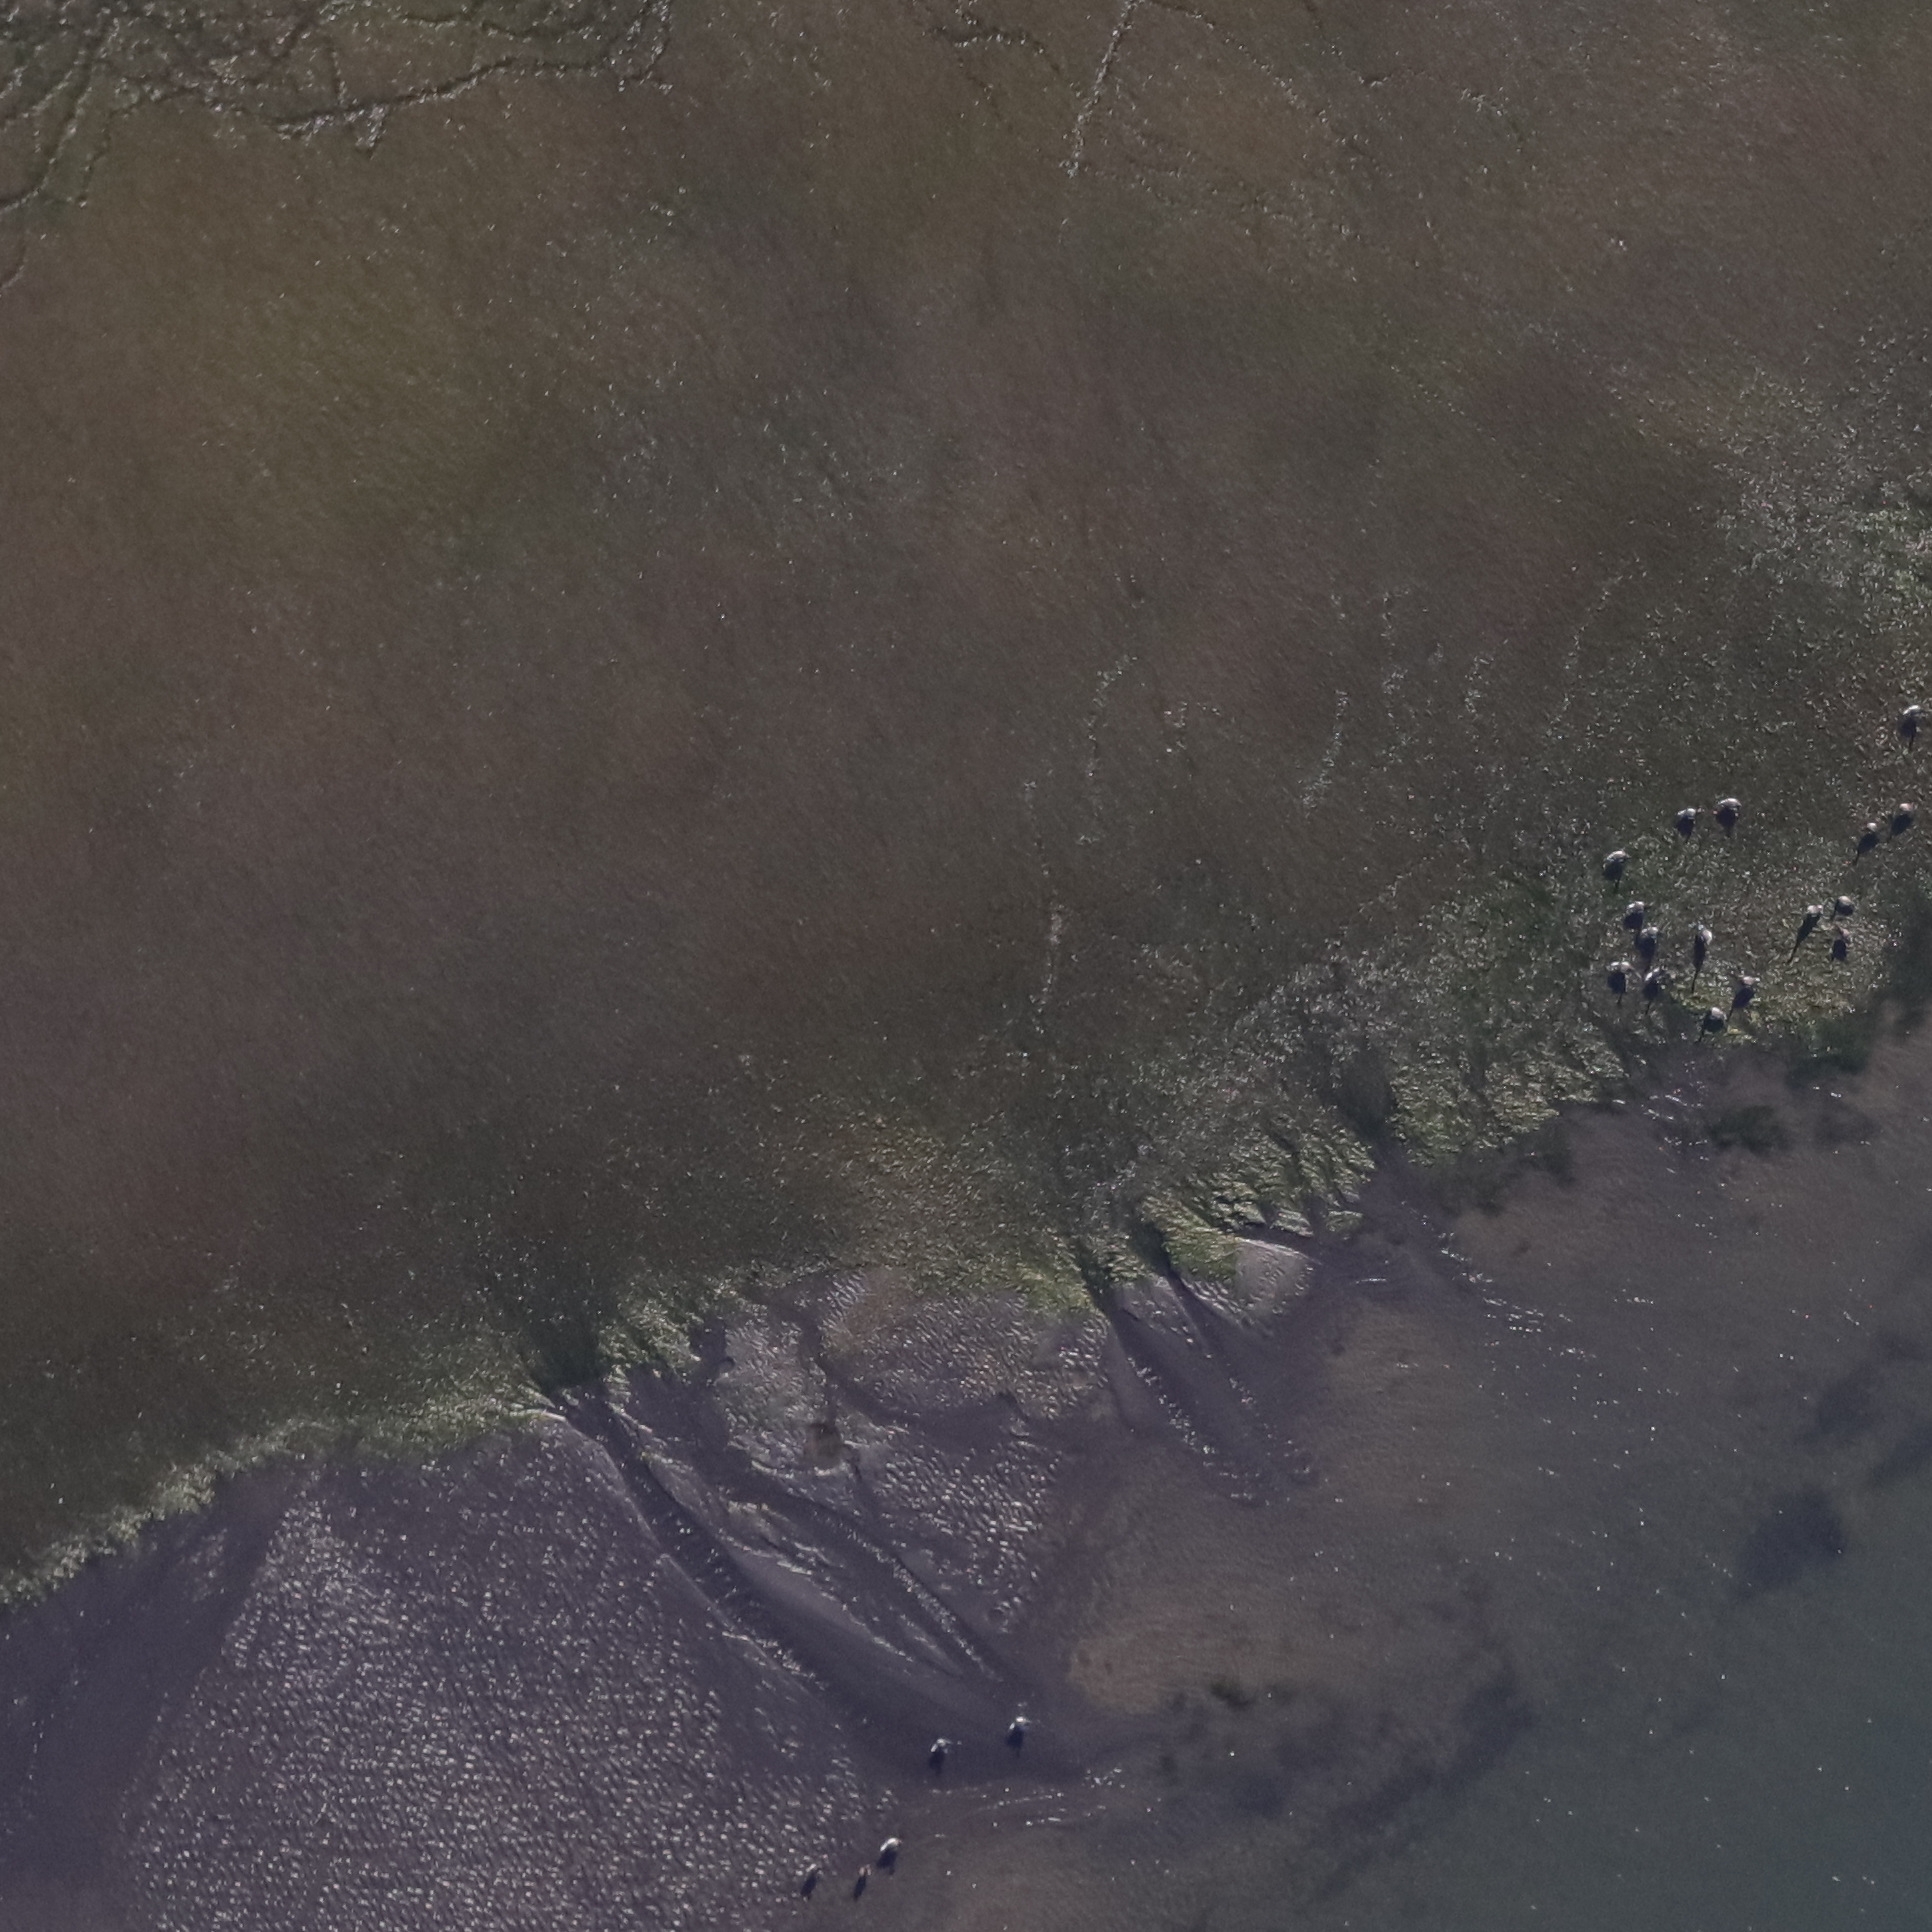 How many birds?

21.